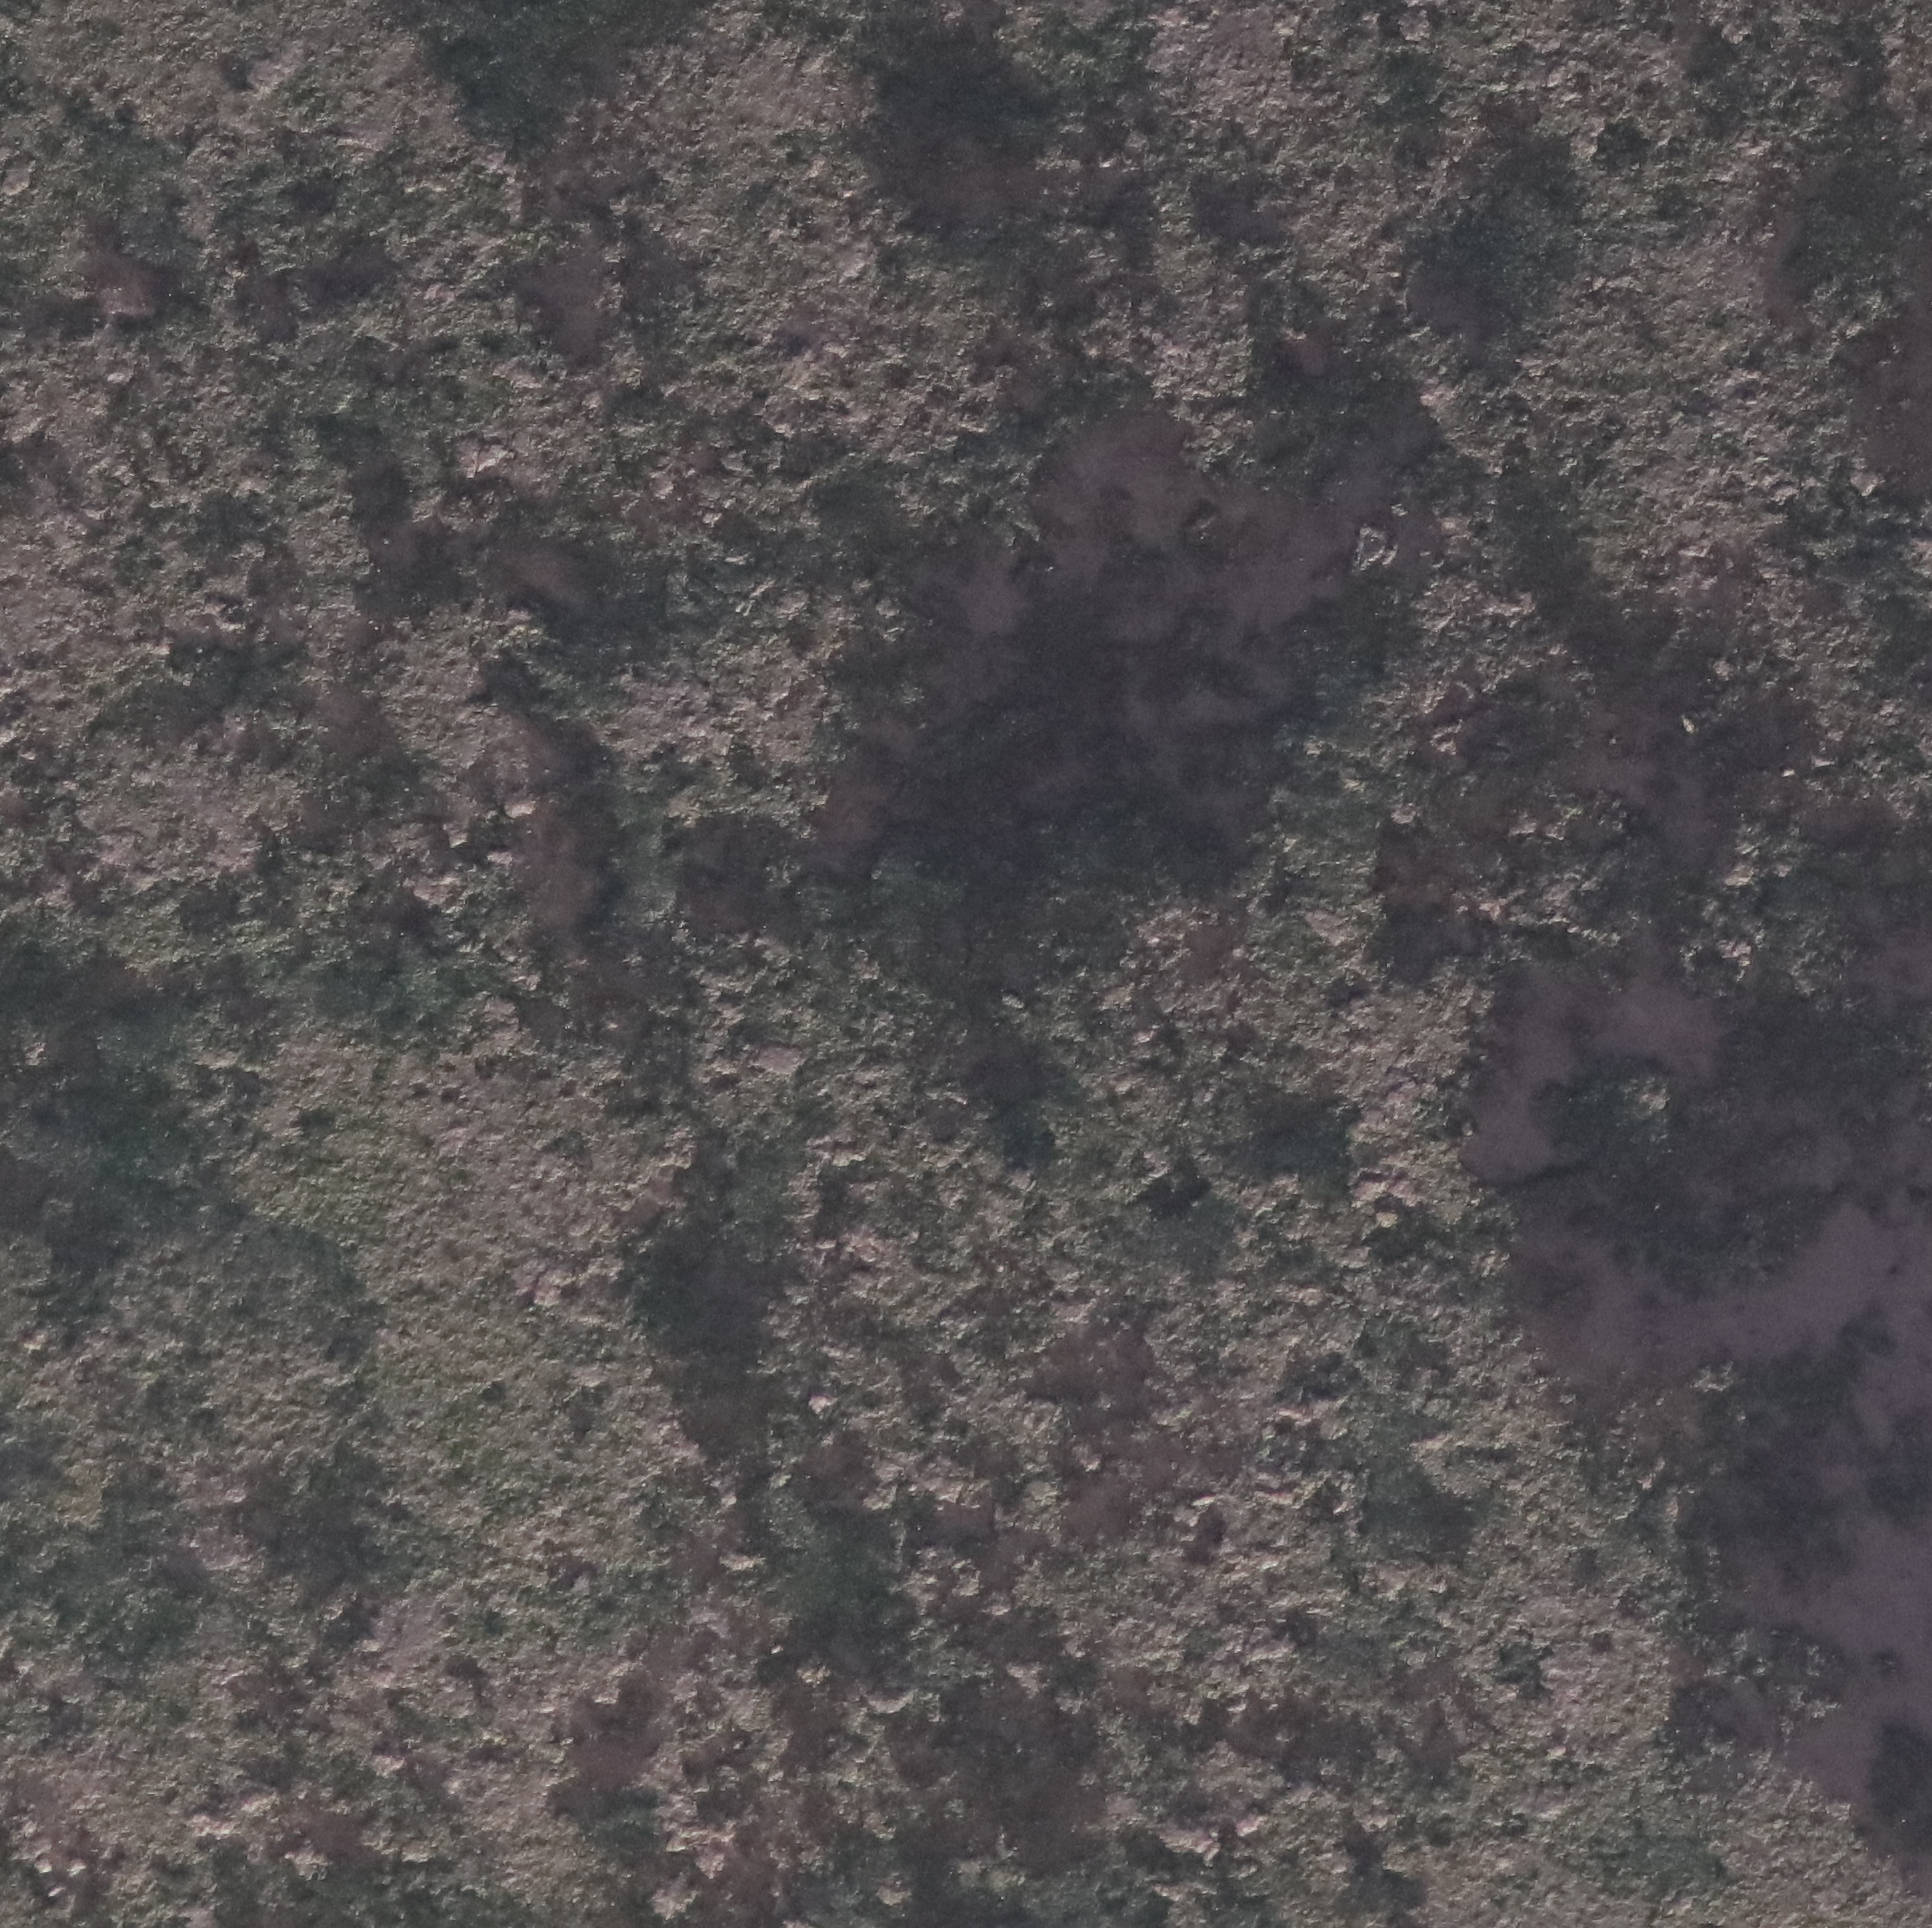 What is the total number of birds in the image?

0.